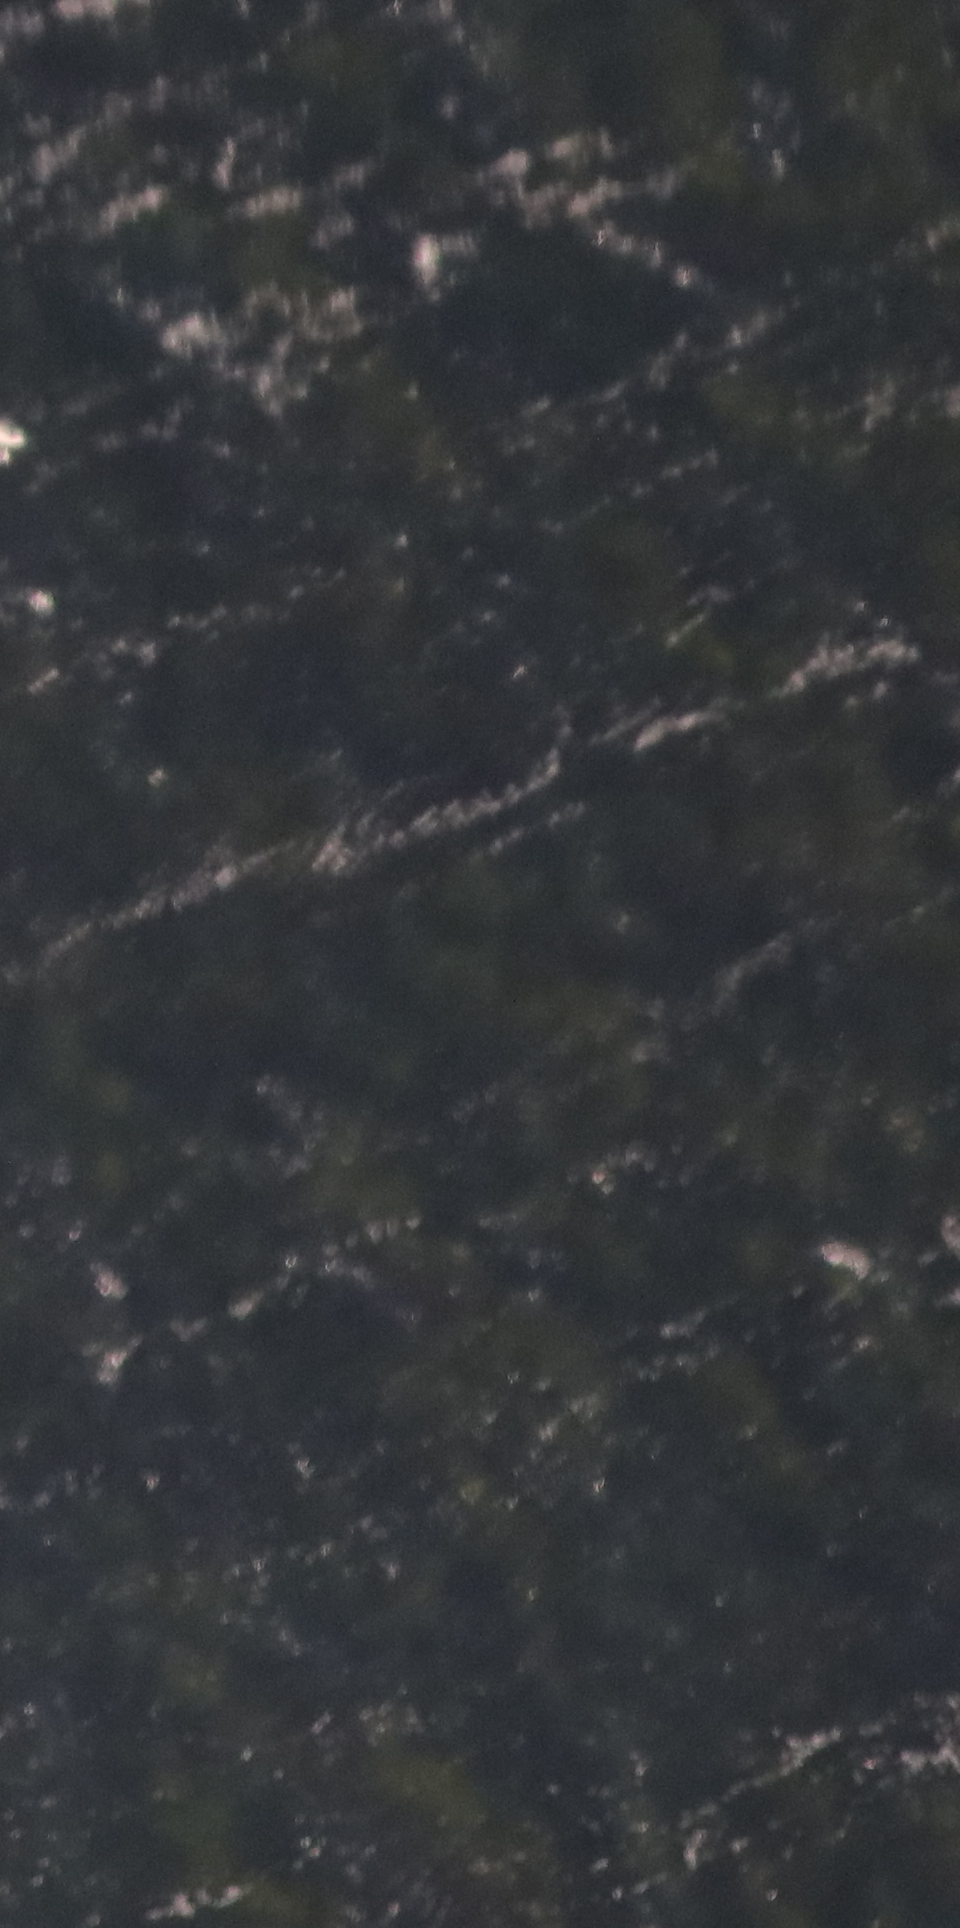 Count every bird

1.